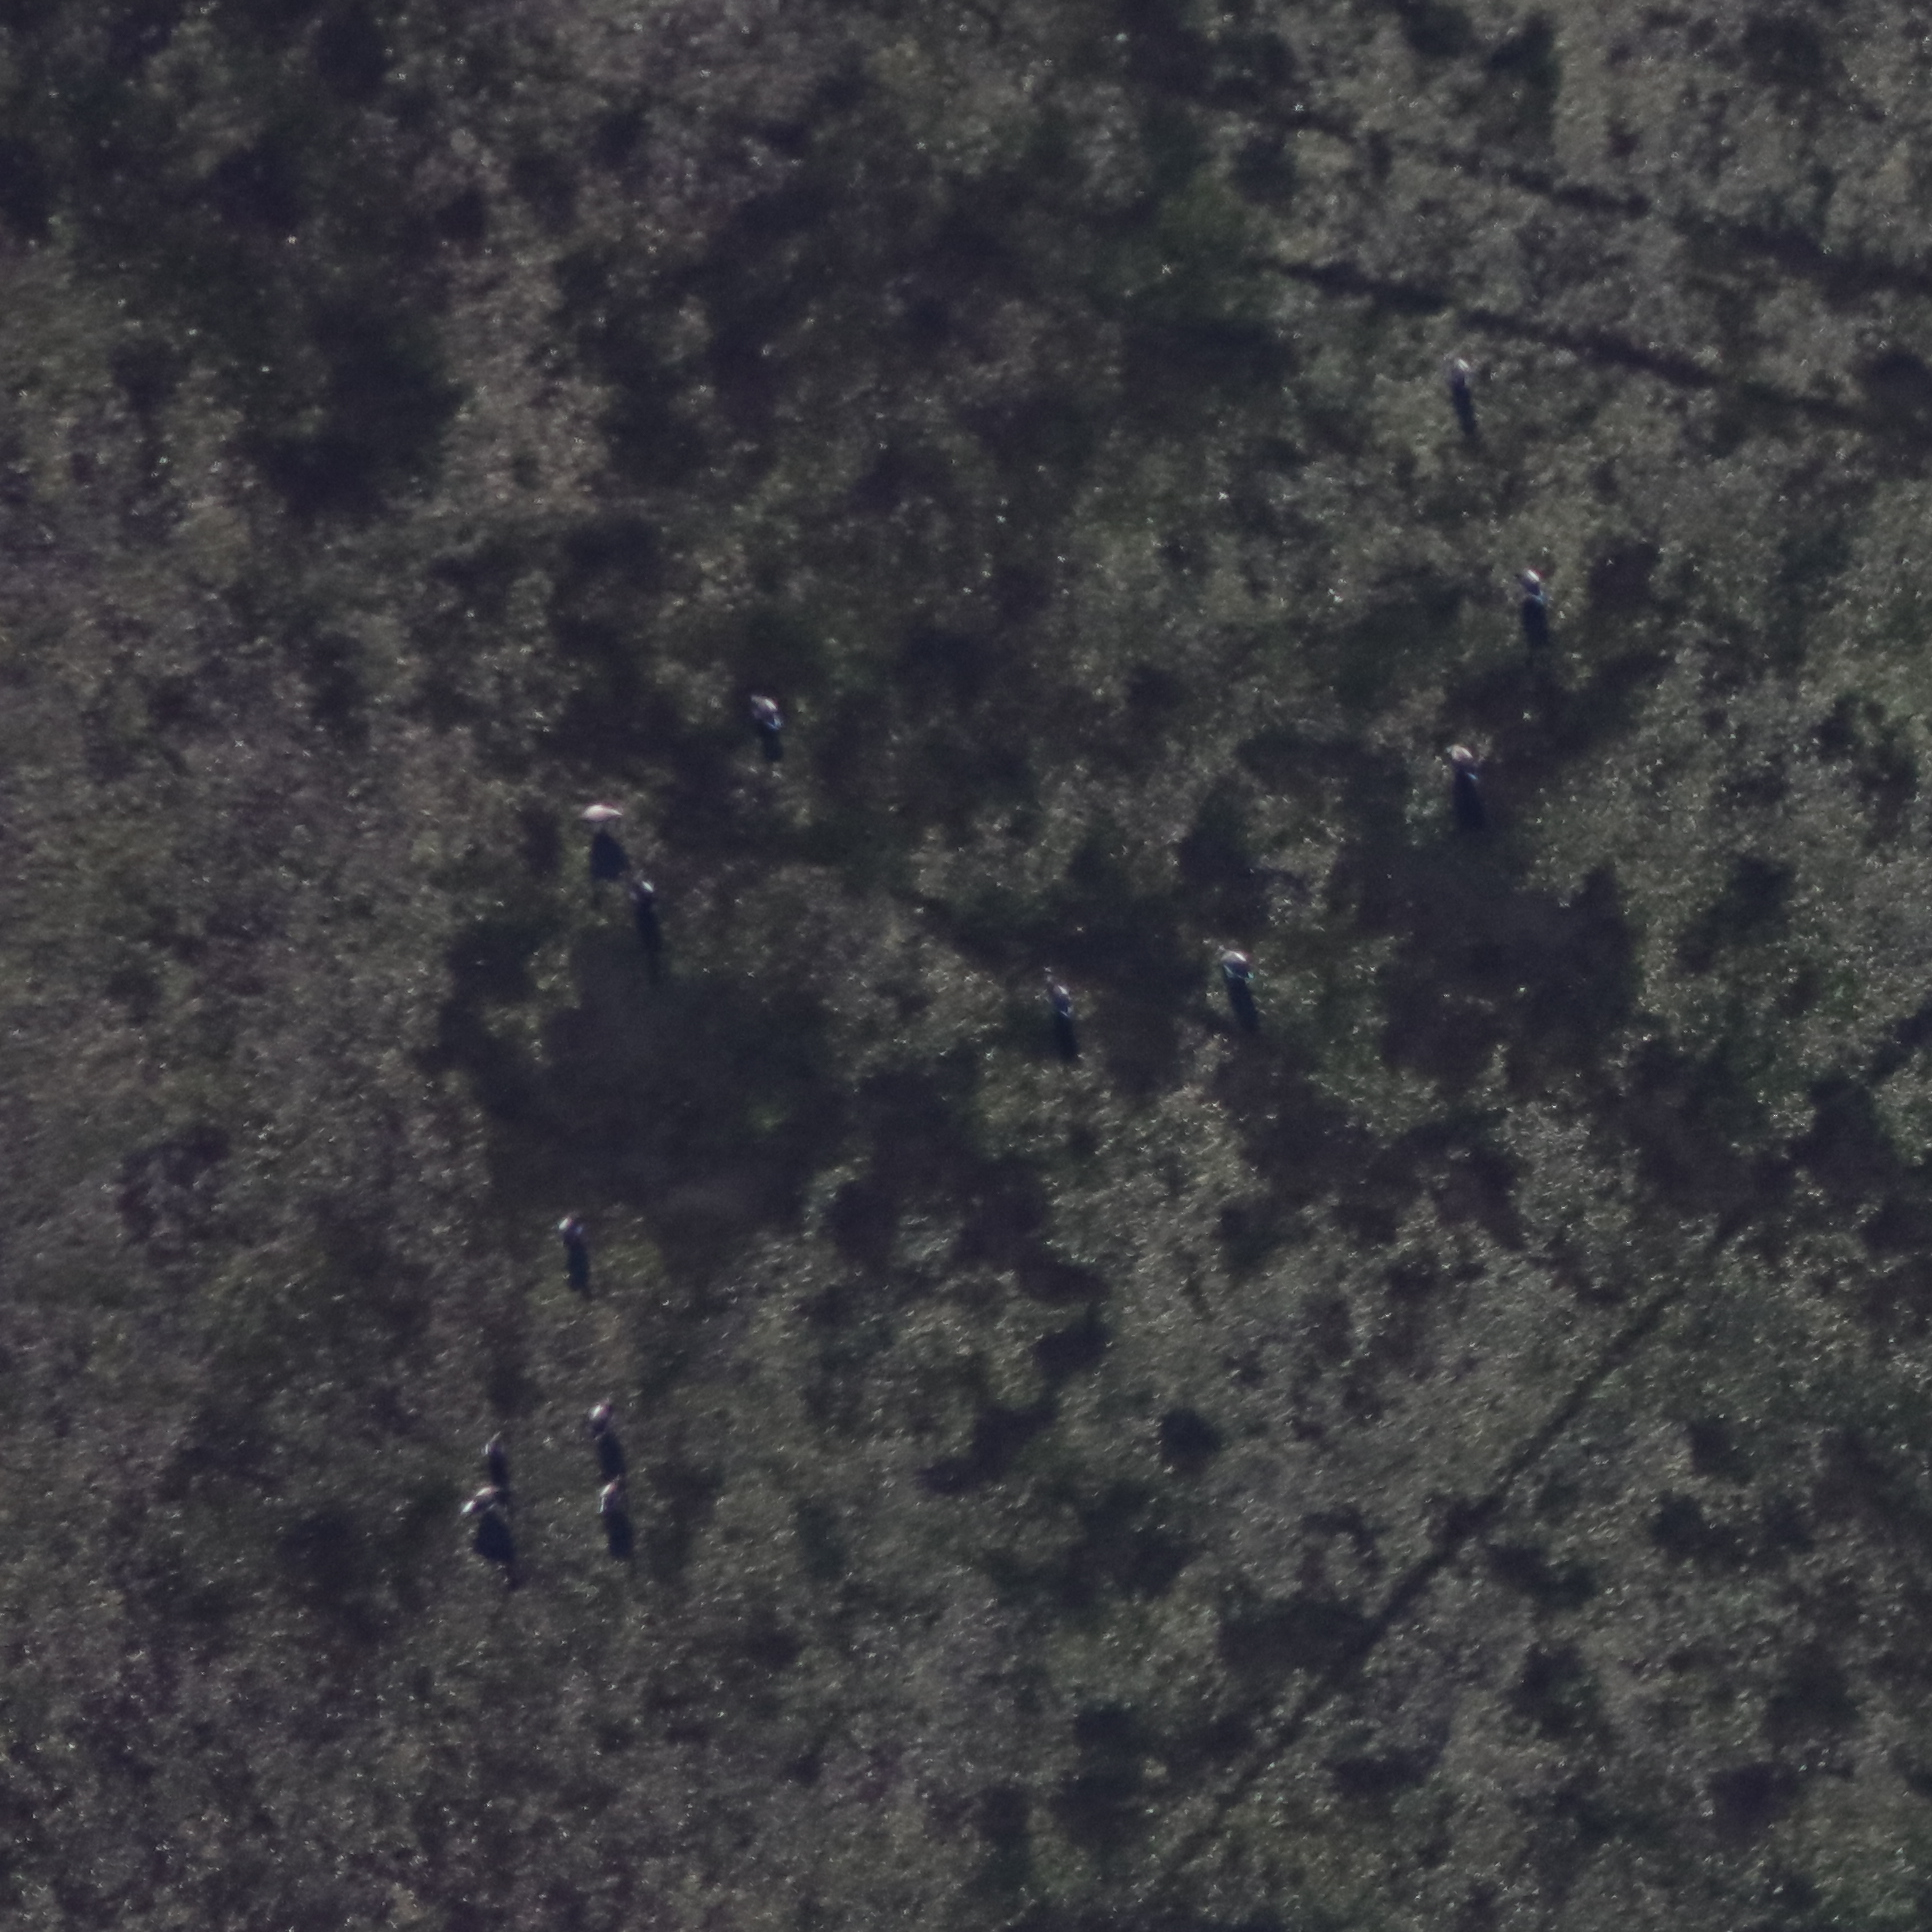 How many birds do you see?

13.